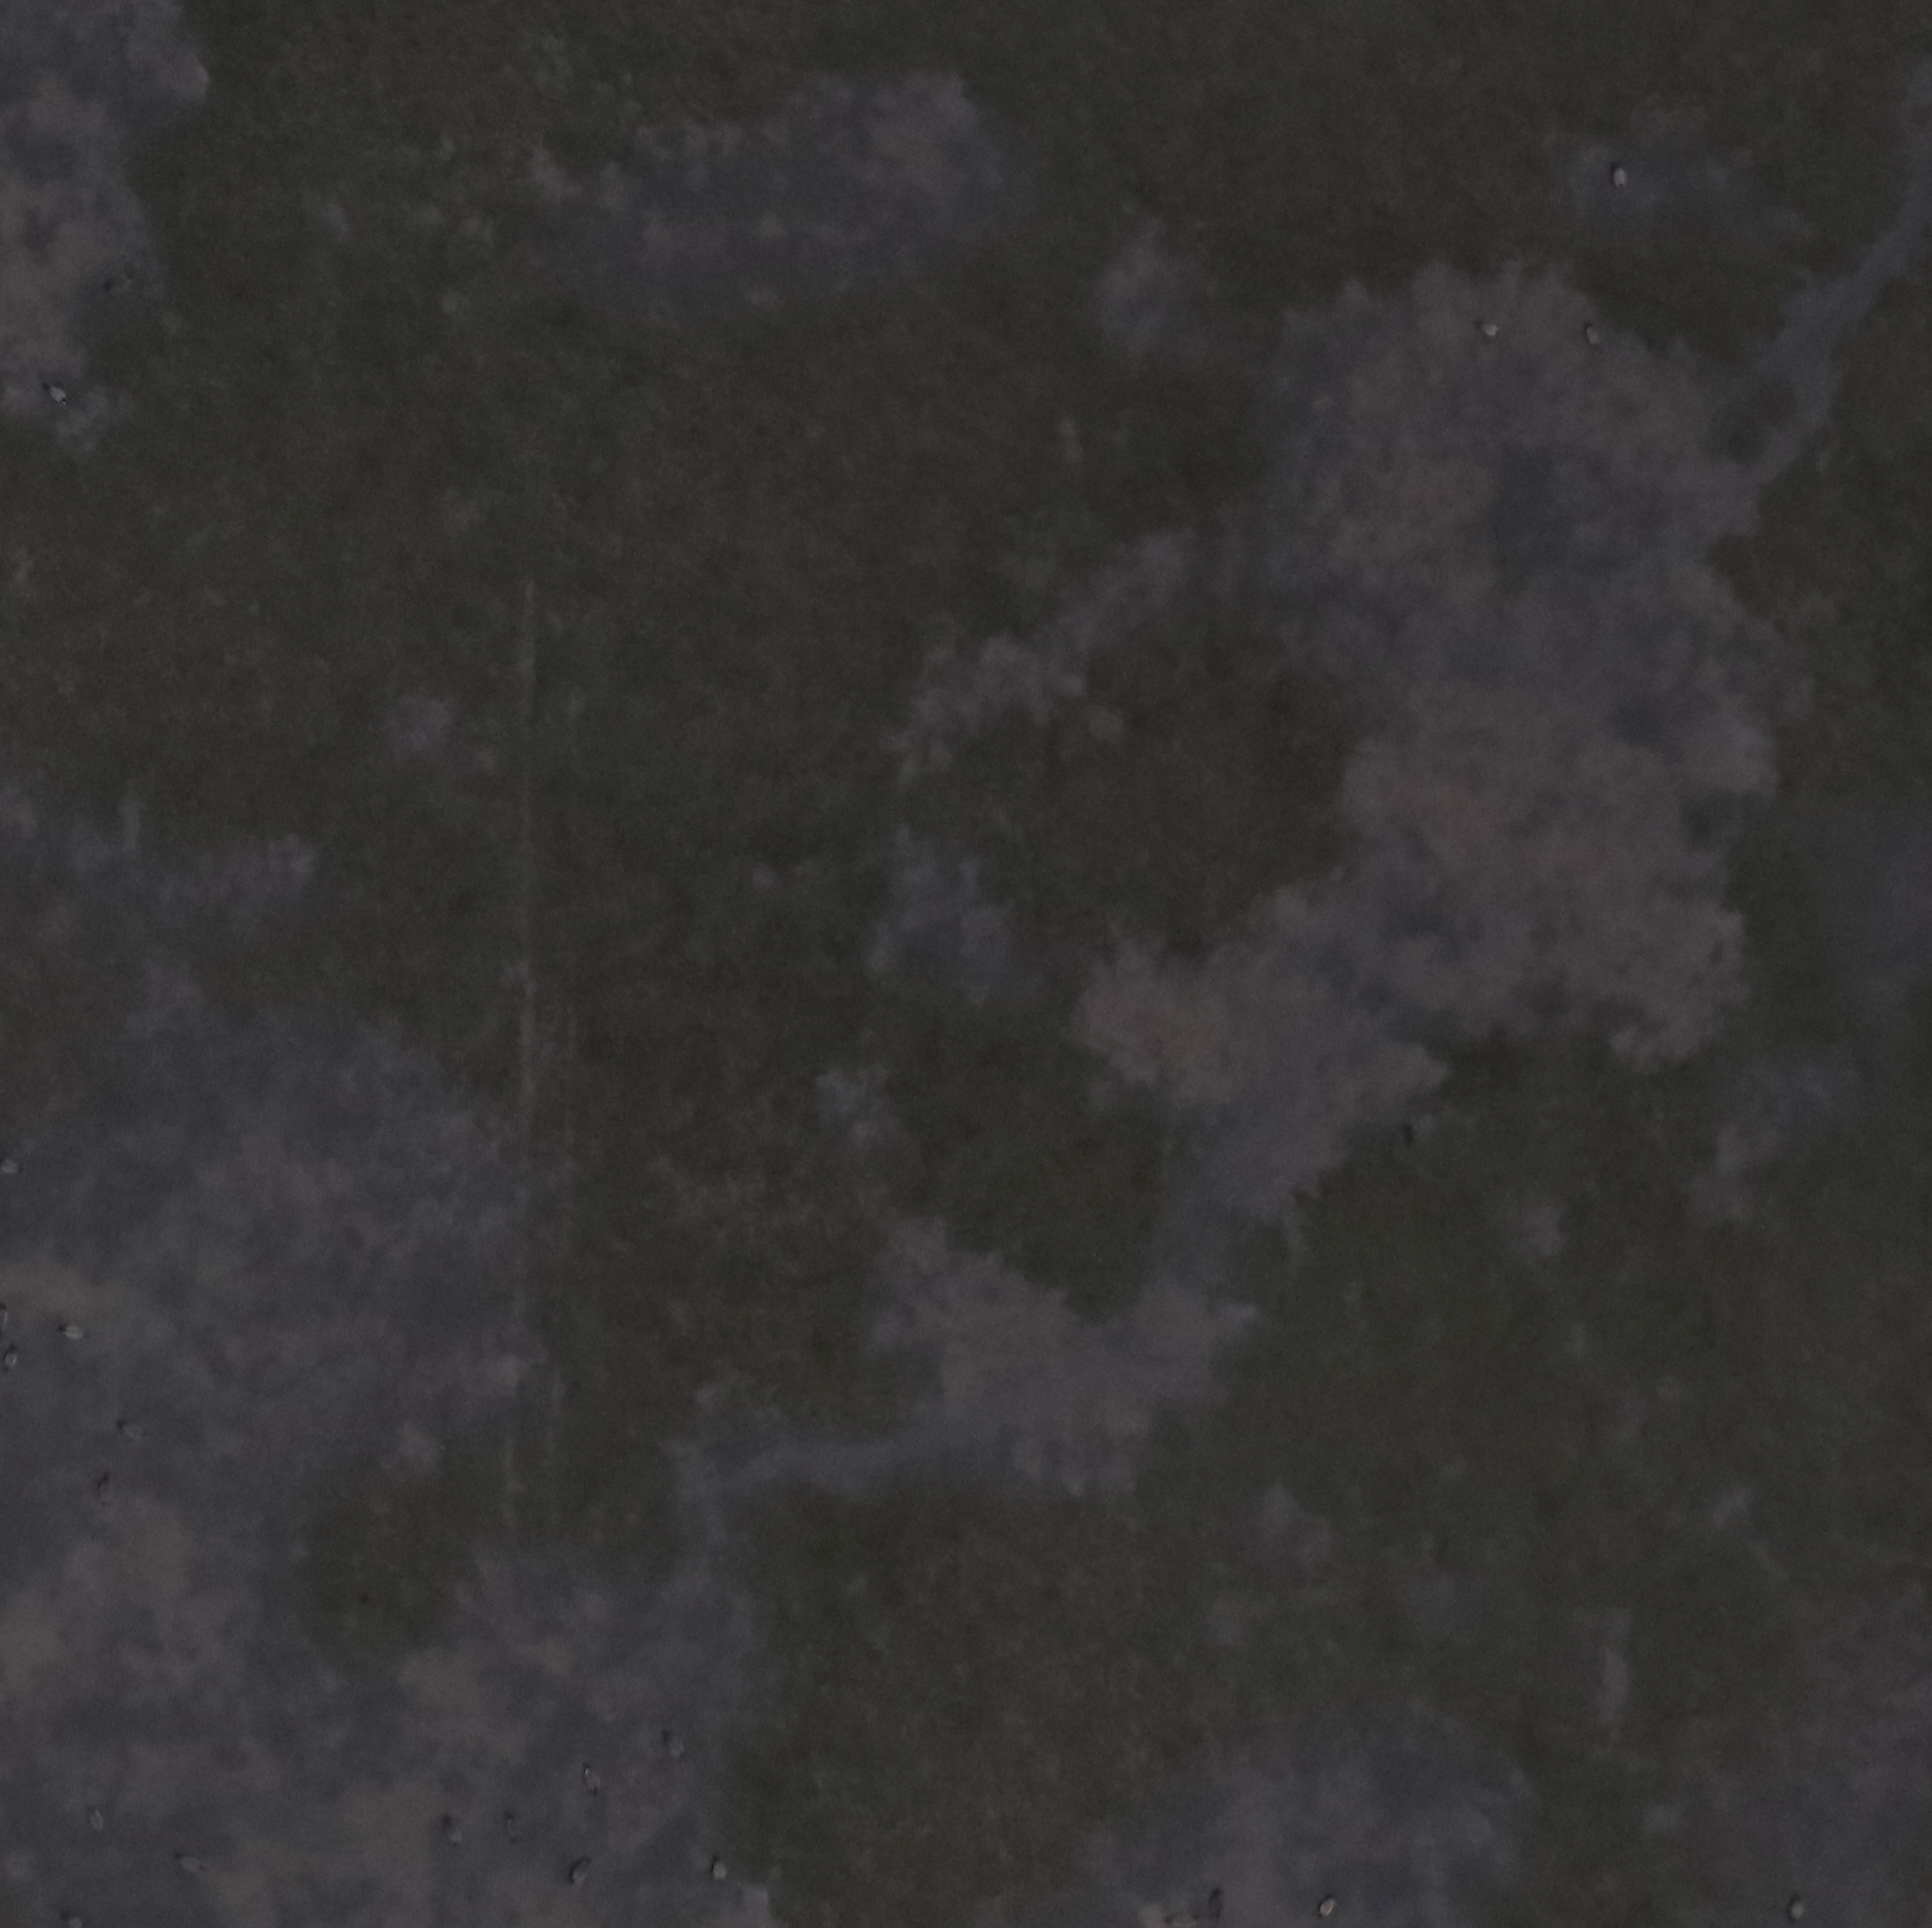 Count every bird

24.